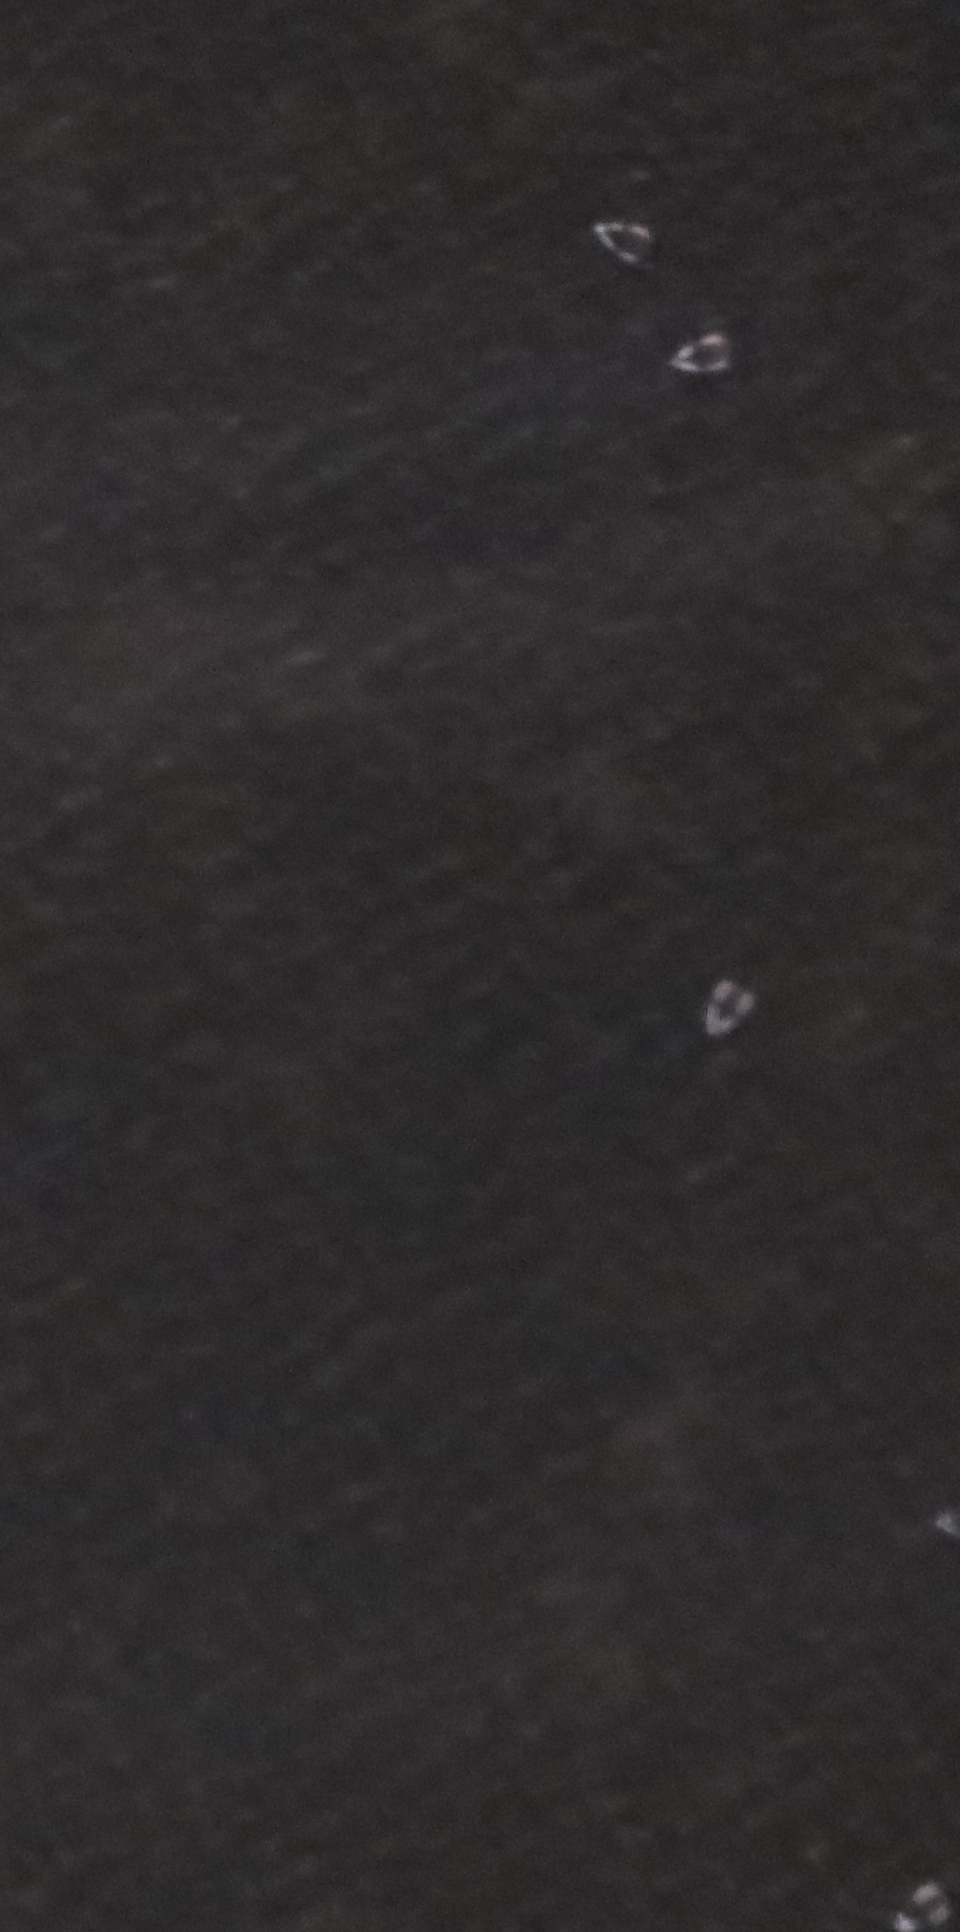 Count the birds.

4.